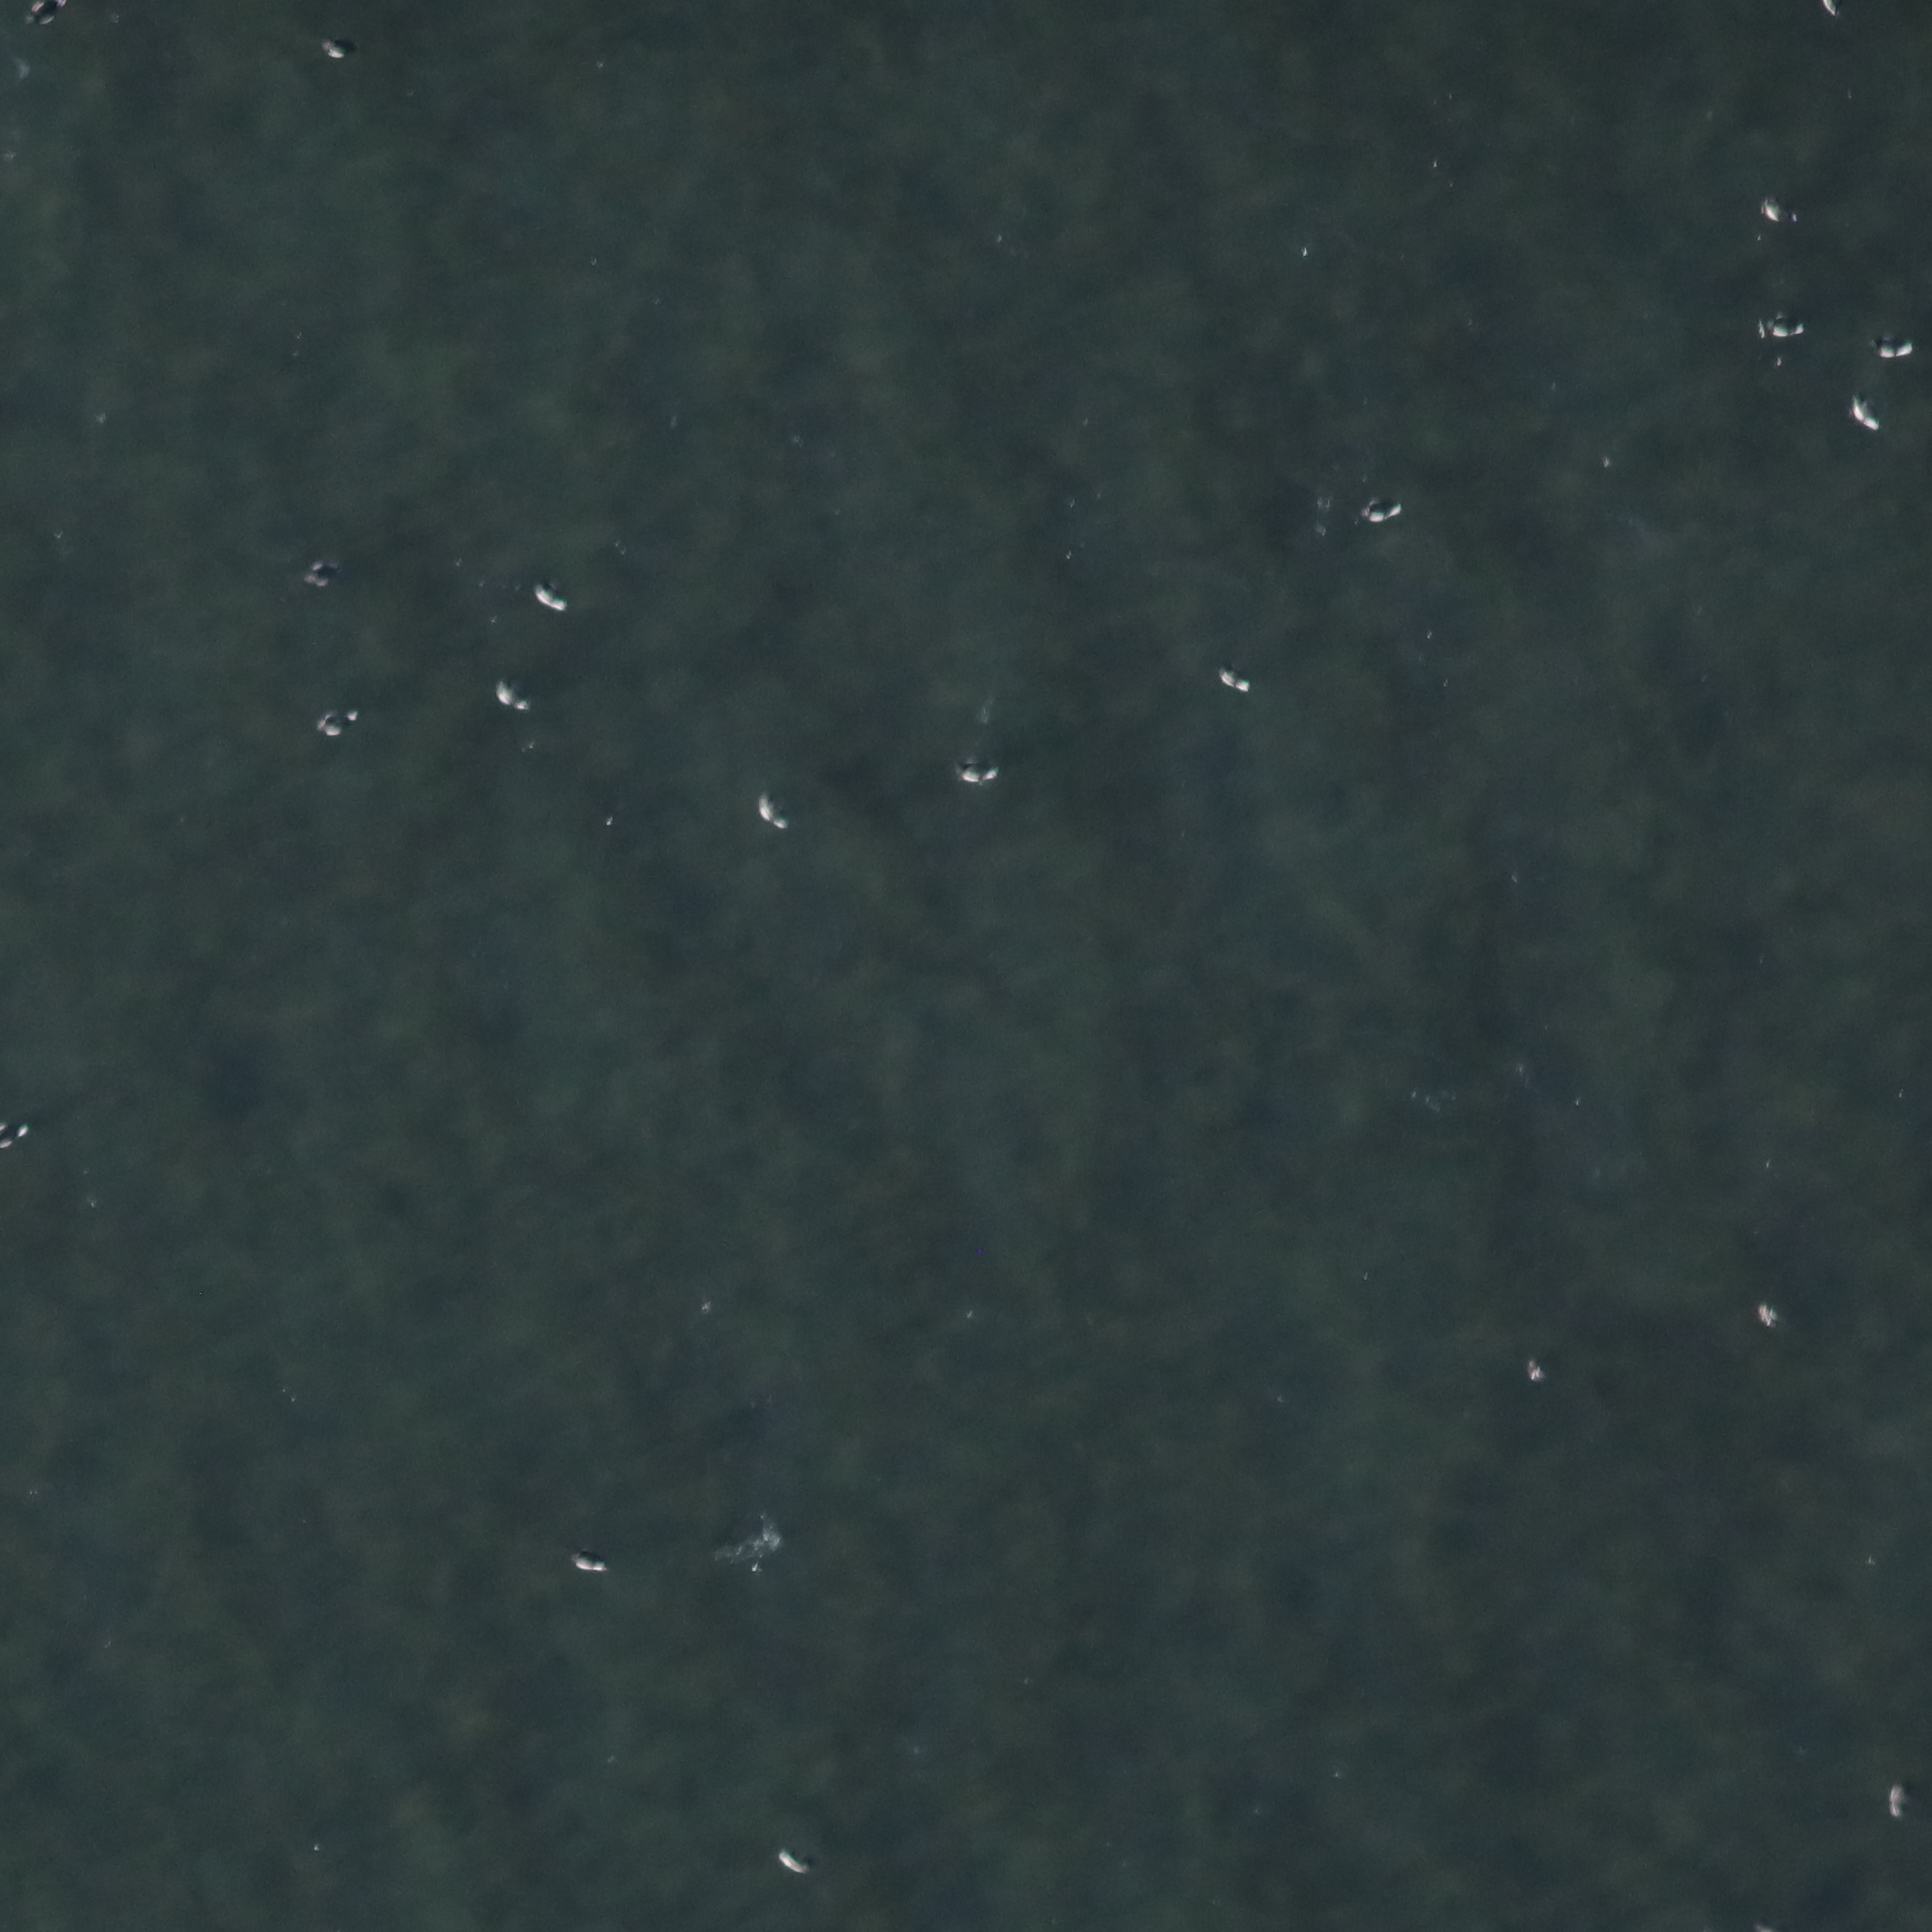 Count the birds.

18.